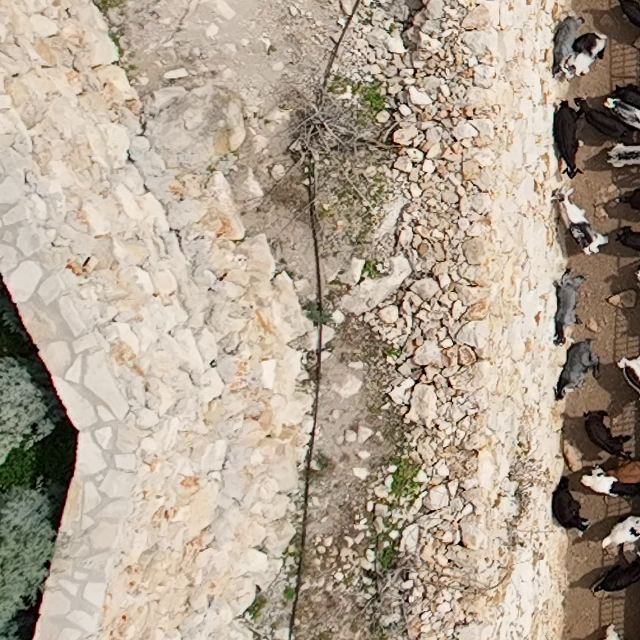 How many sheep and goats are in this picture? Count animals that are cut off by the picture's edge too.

21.